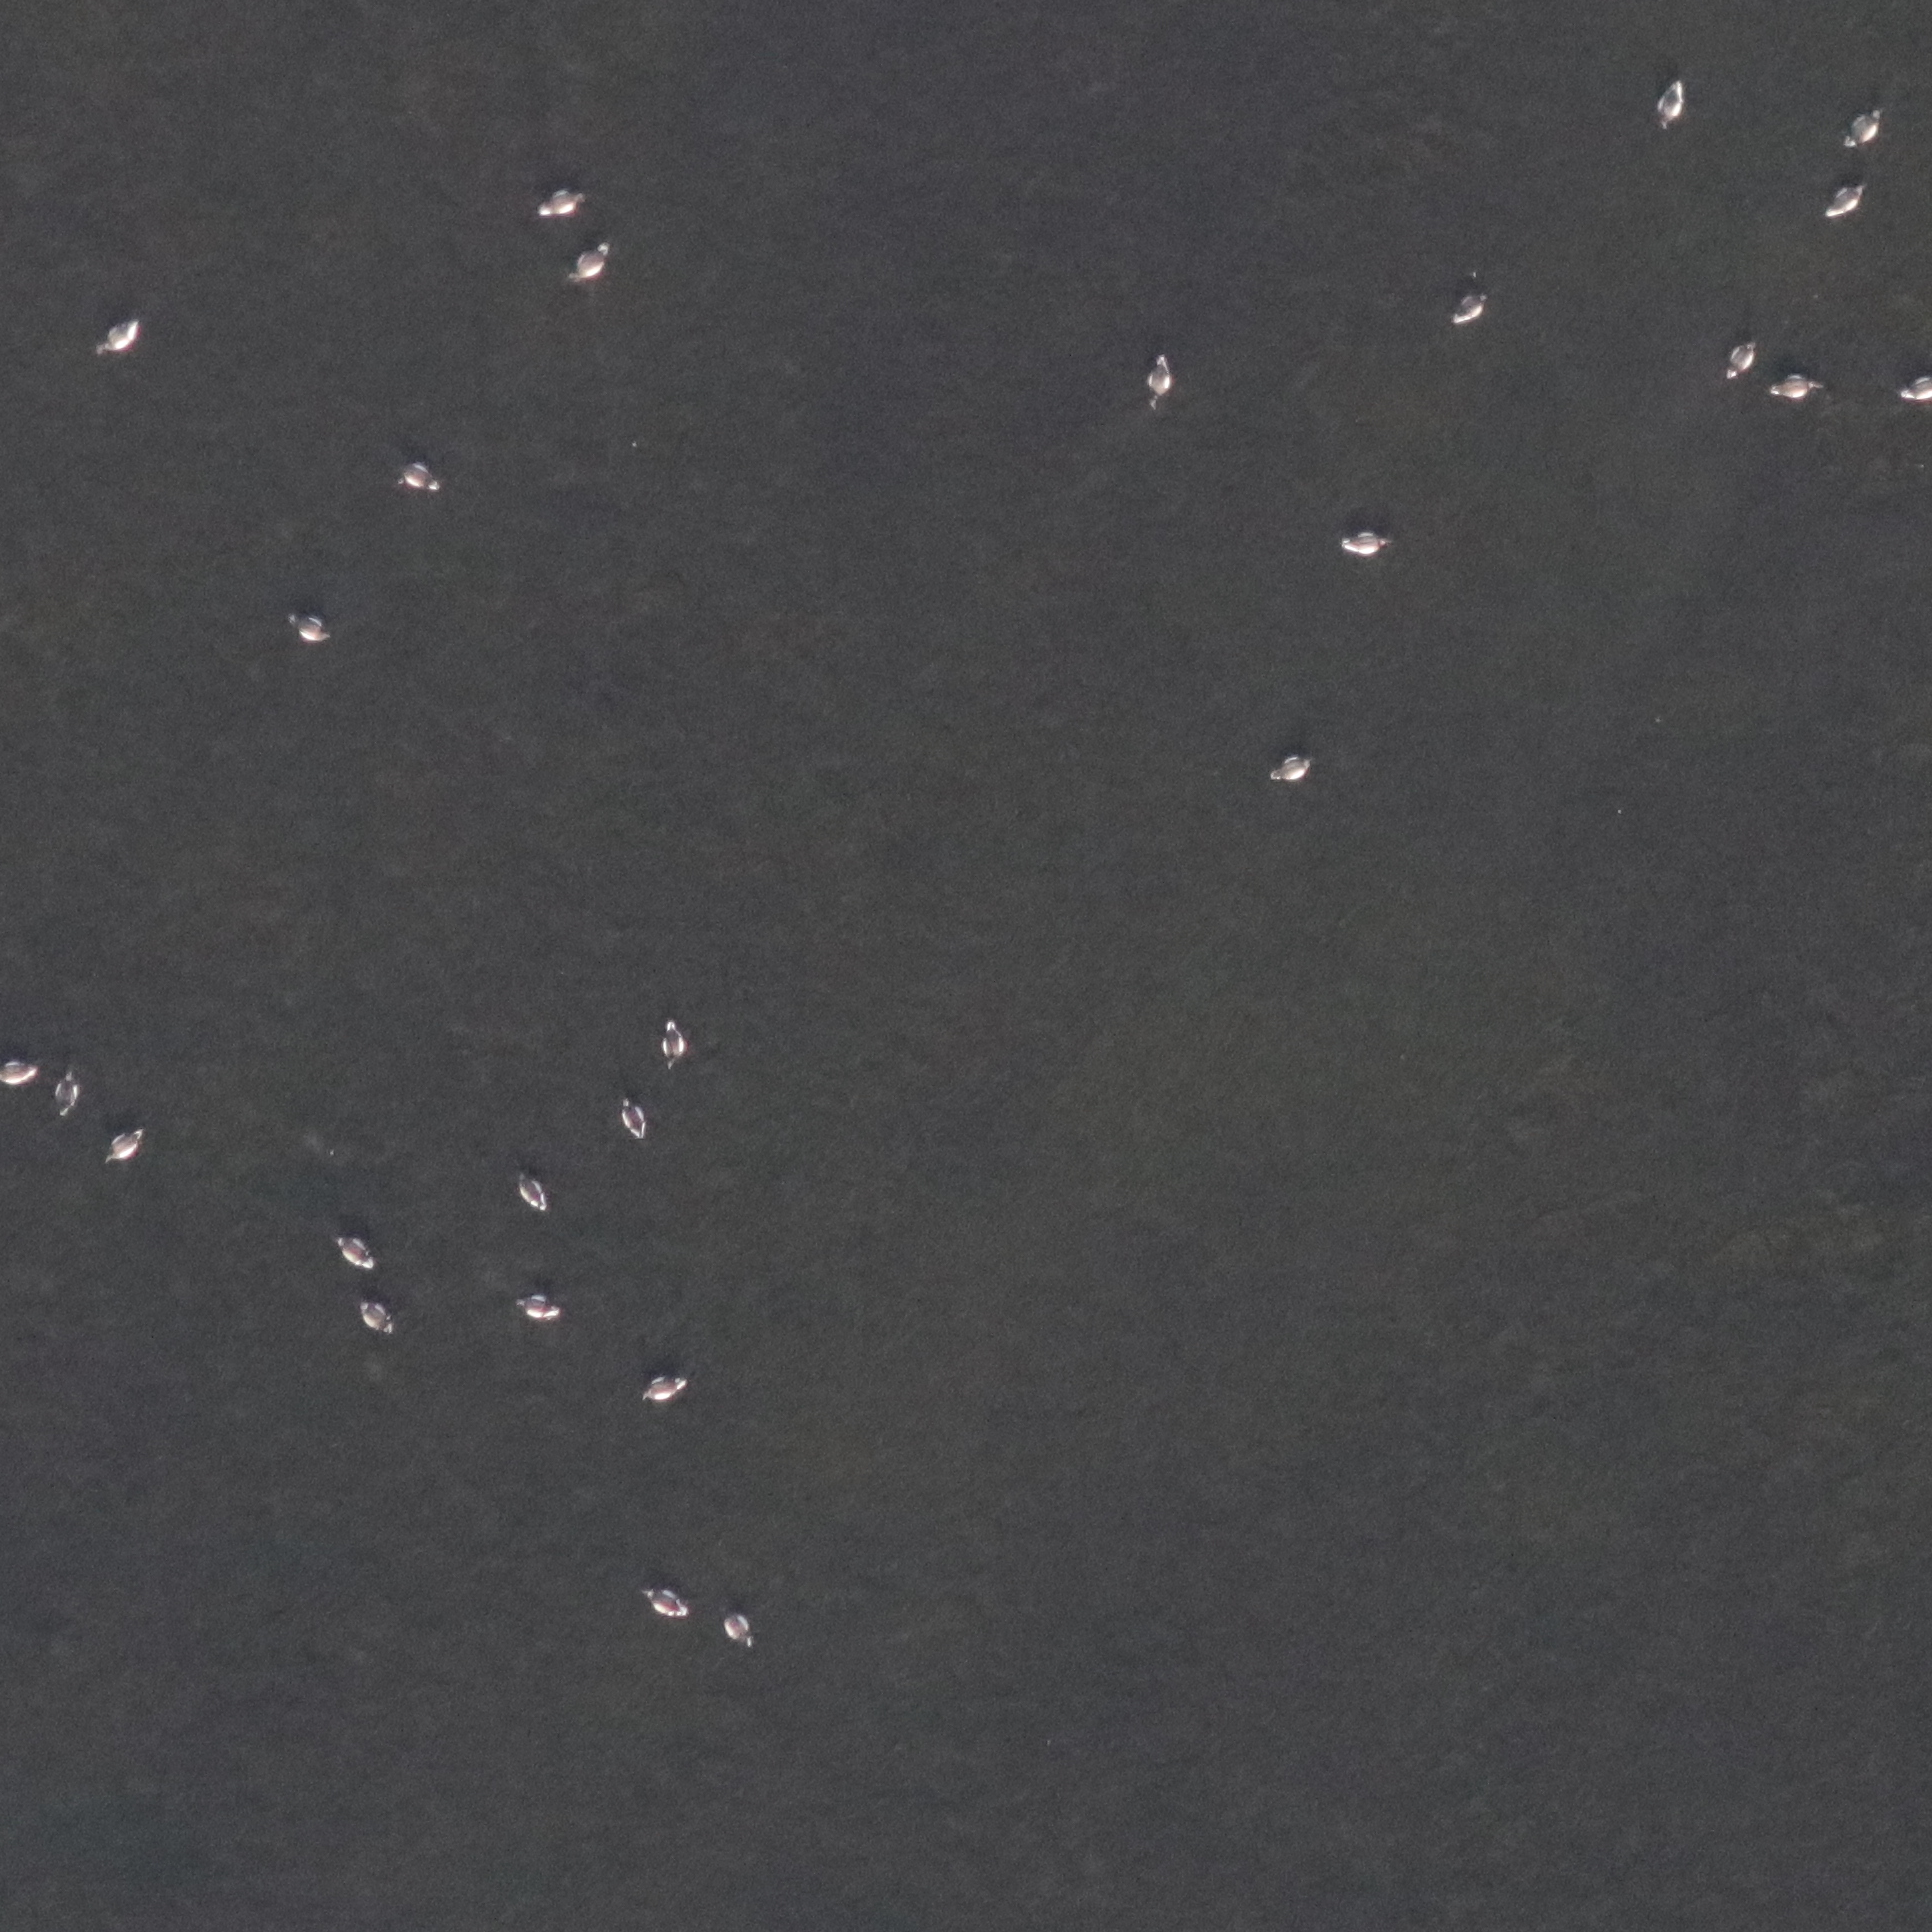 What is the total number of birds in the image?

27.